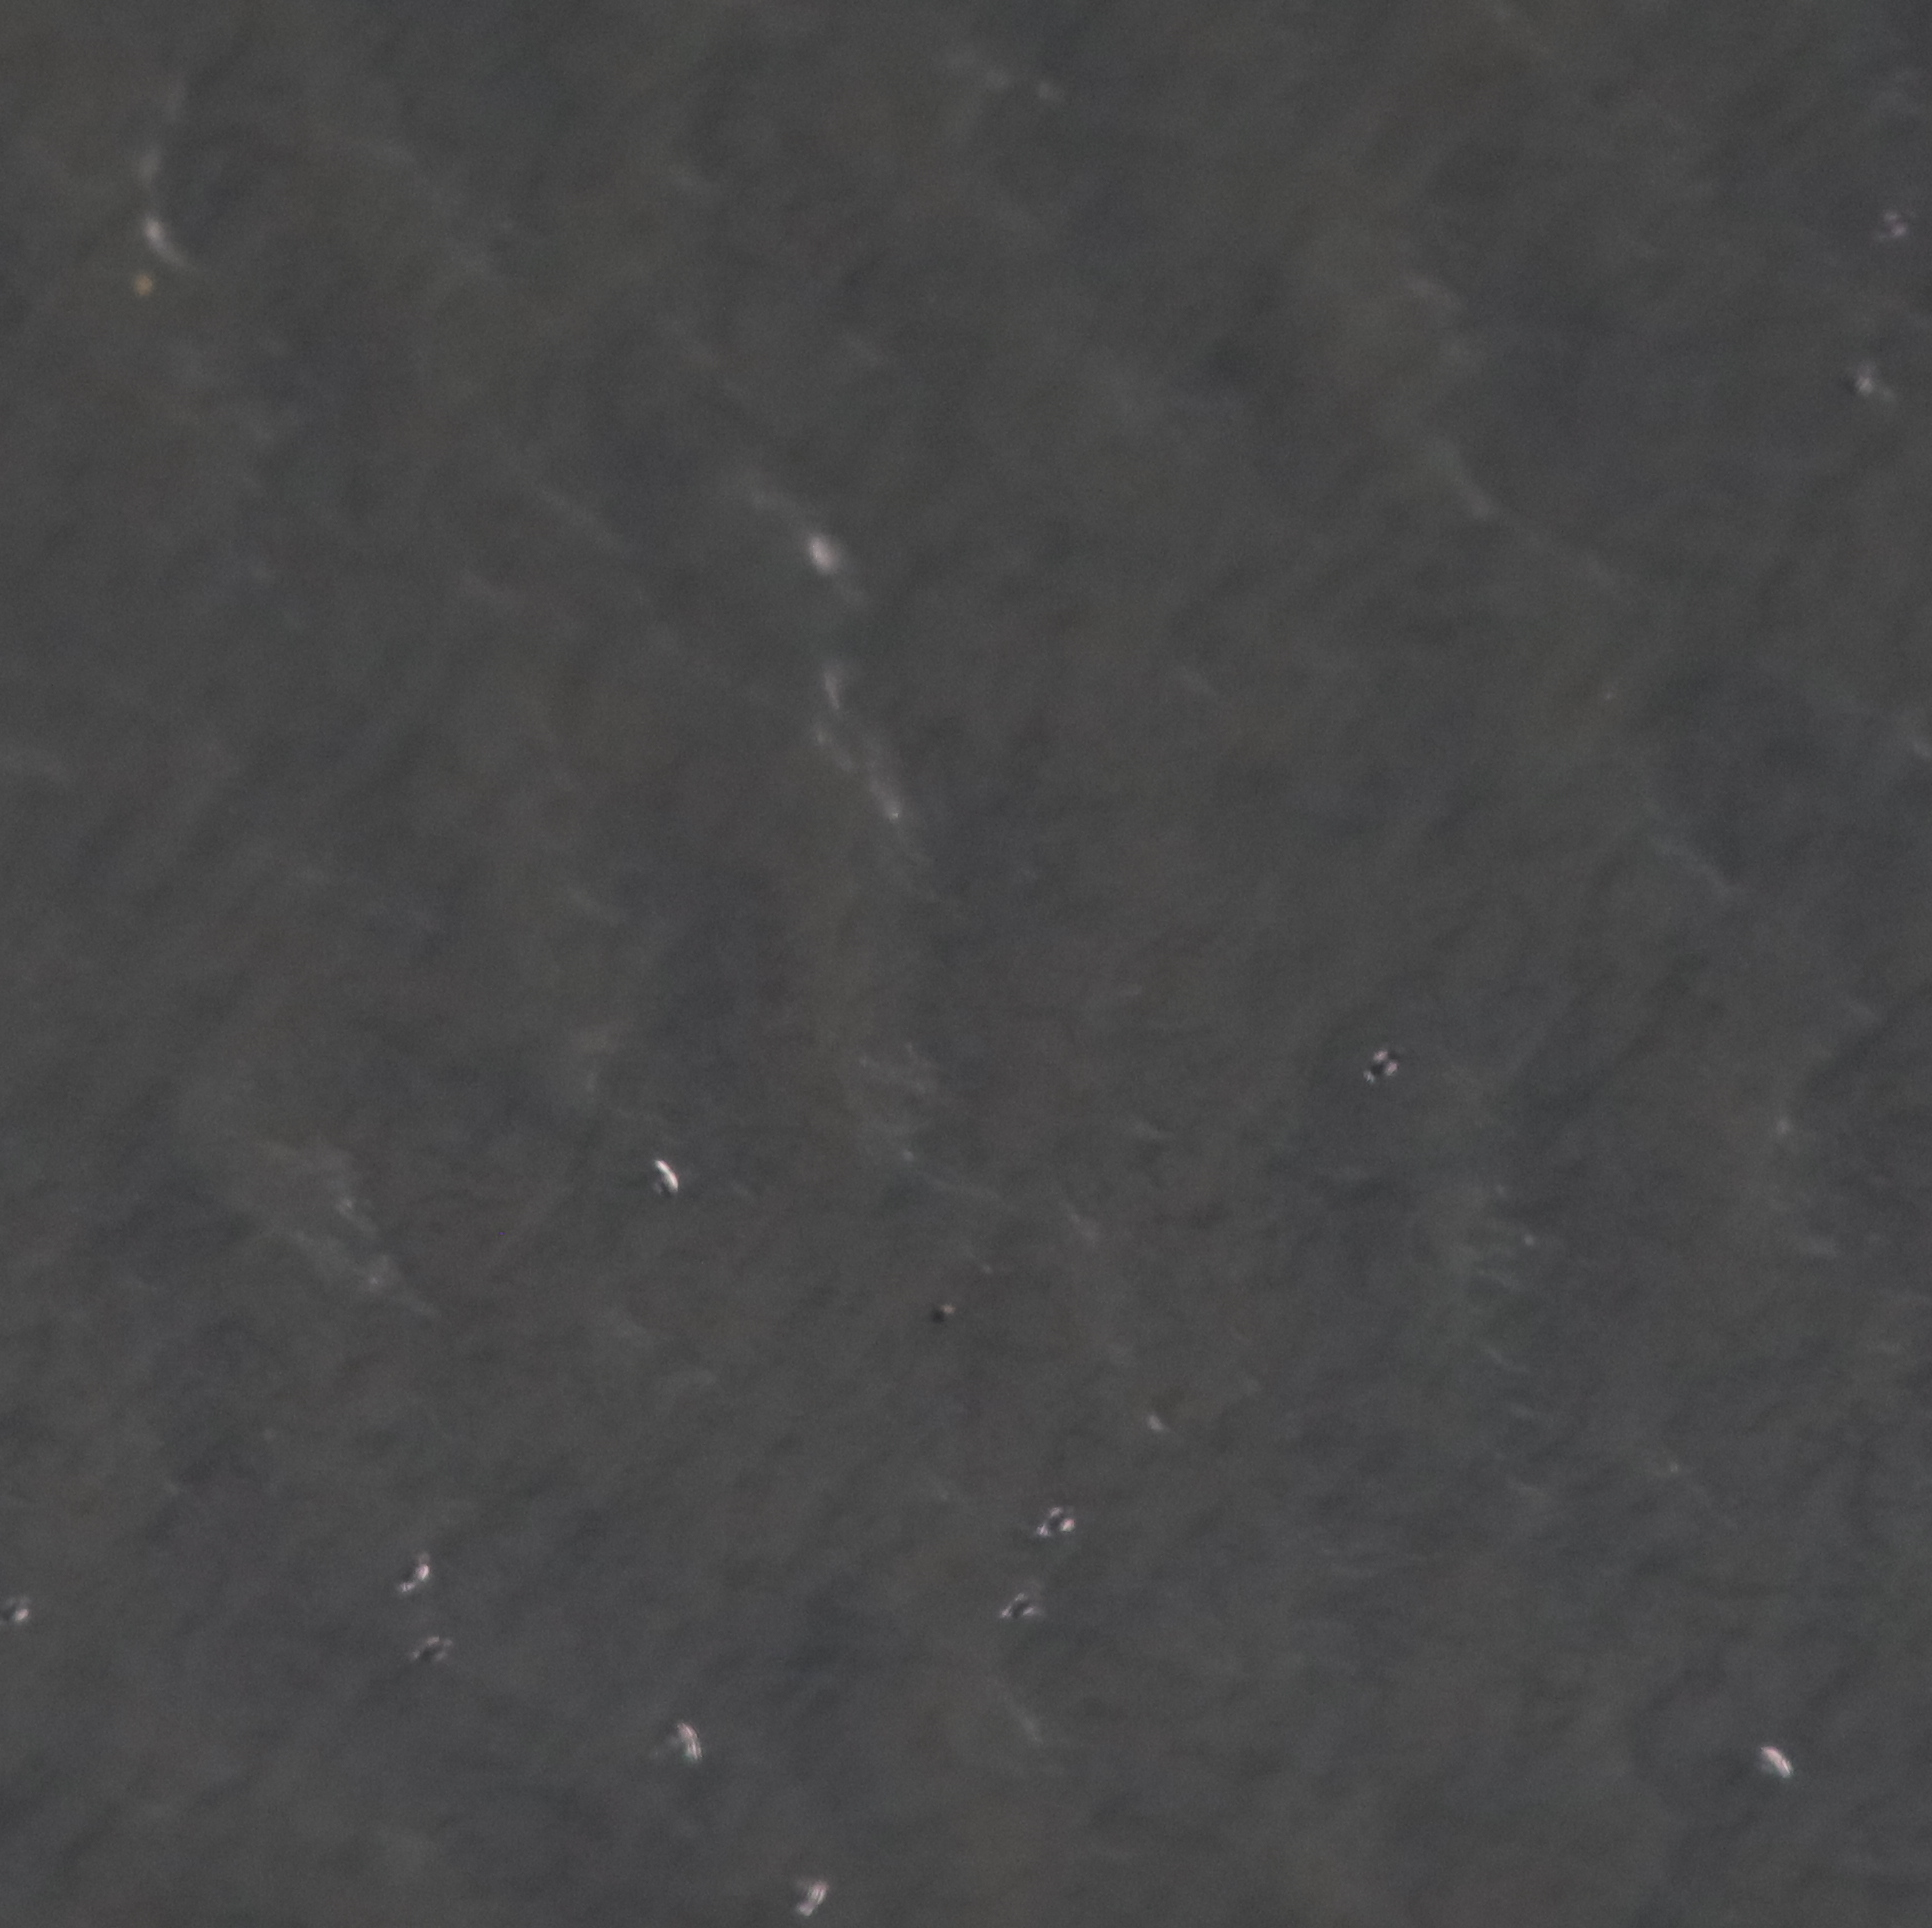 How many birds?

12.